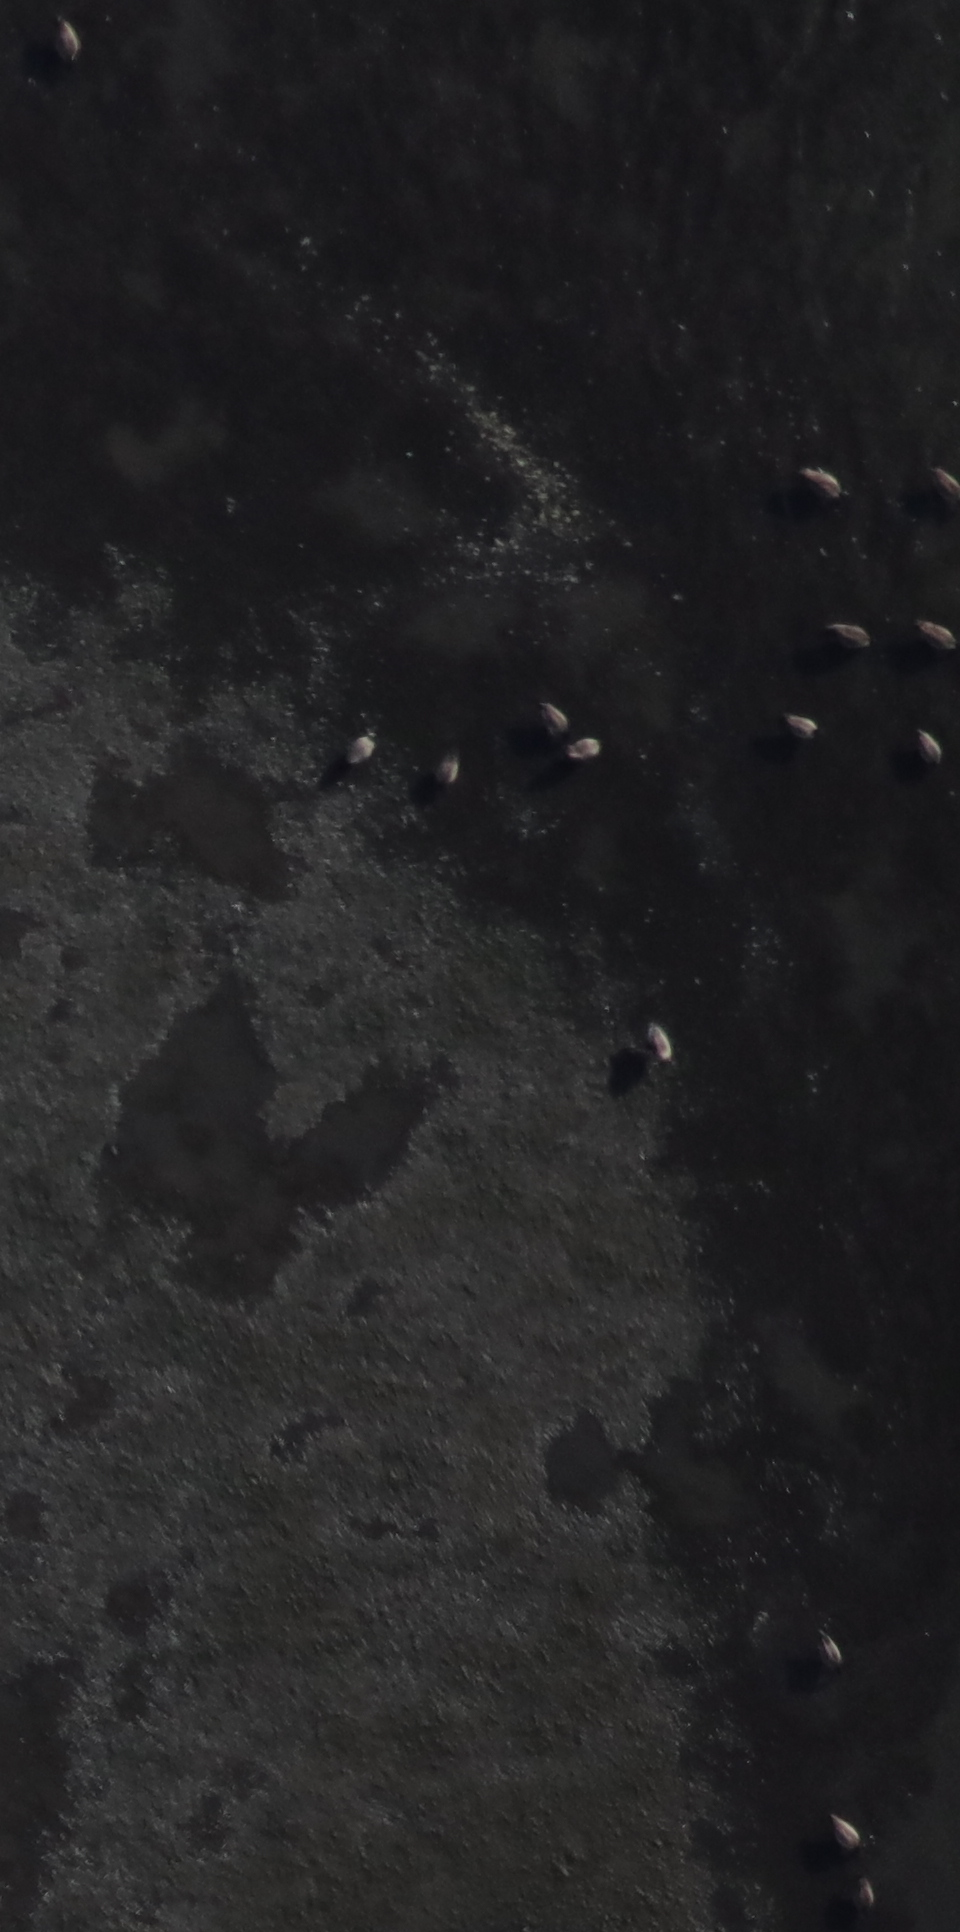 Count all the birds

14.